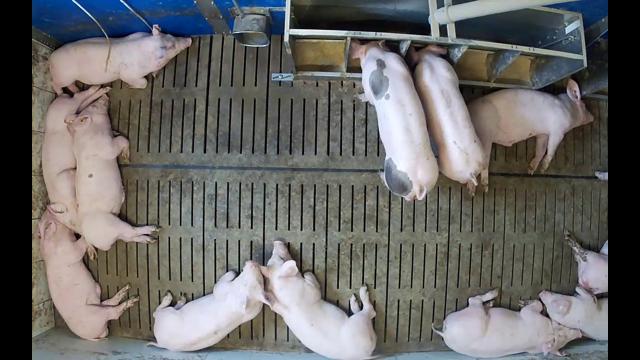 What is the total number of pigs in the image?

12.